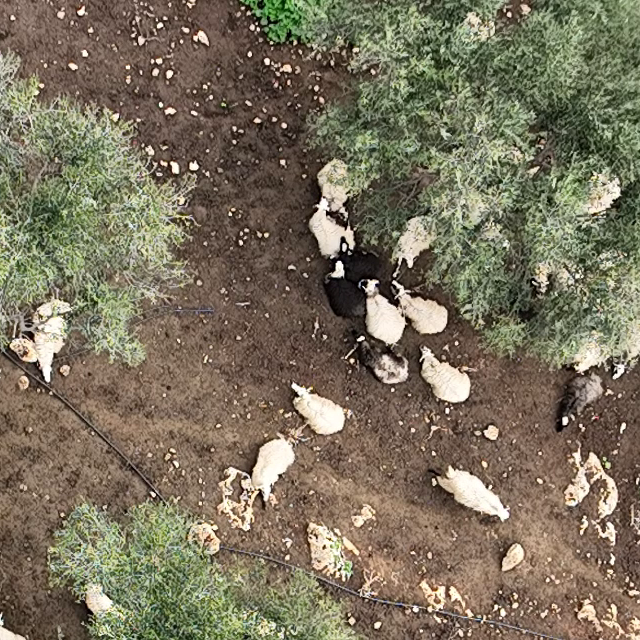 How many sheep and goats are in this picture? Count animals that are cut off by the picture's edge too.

21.